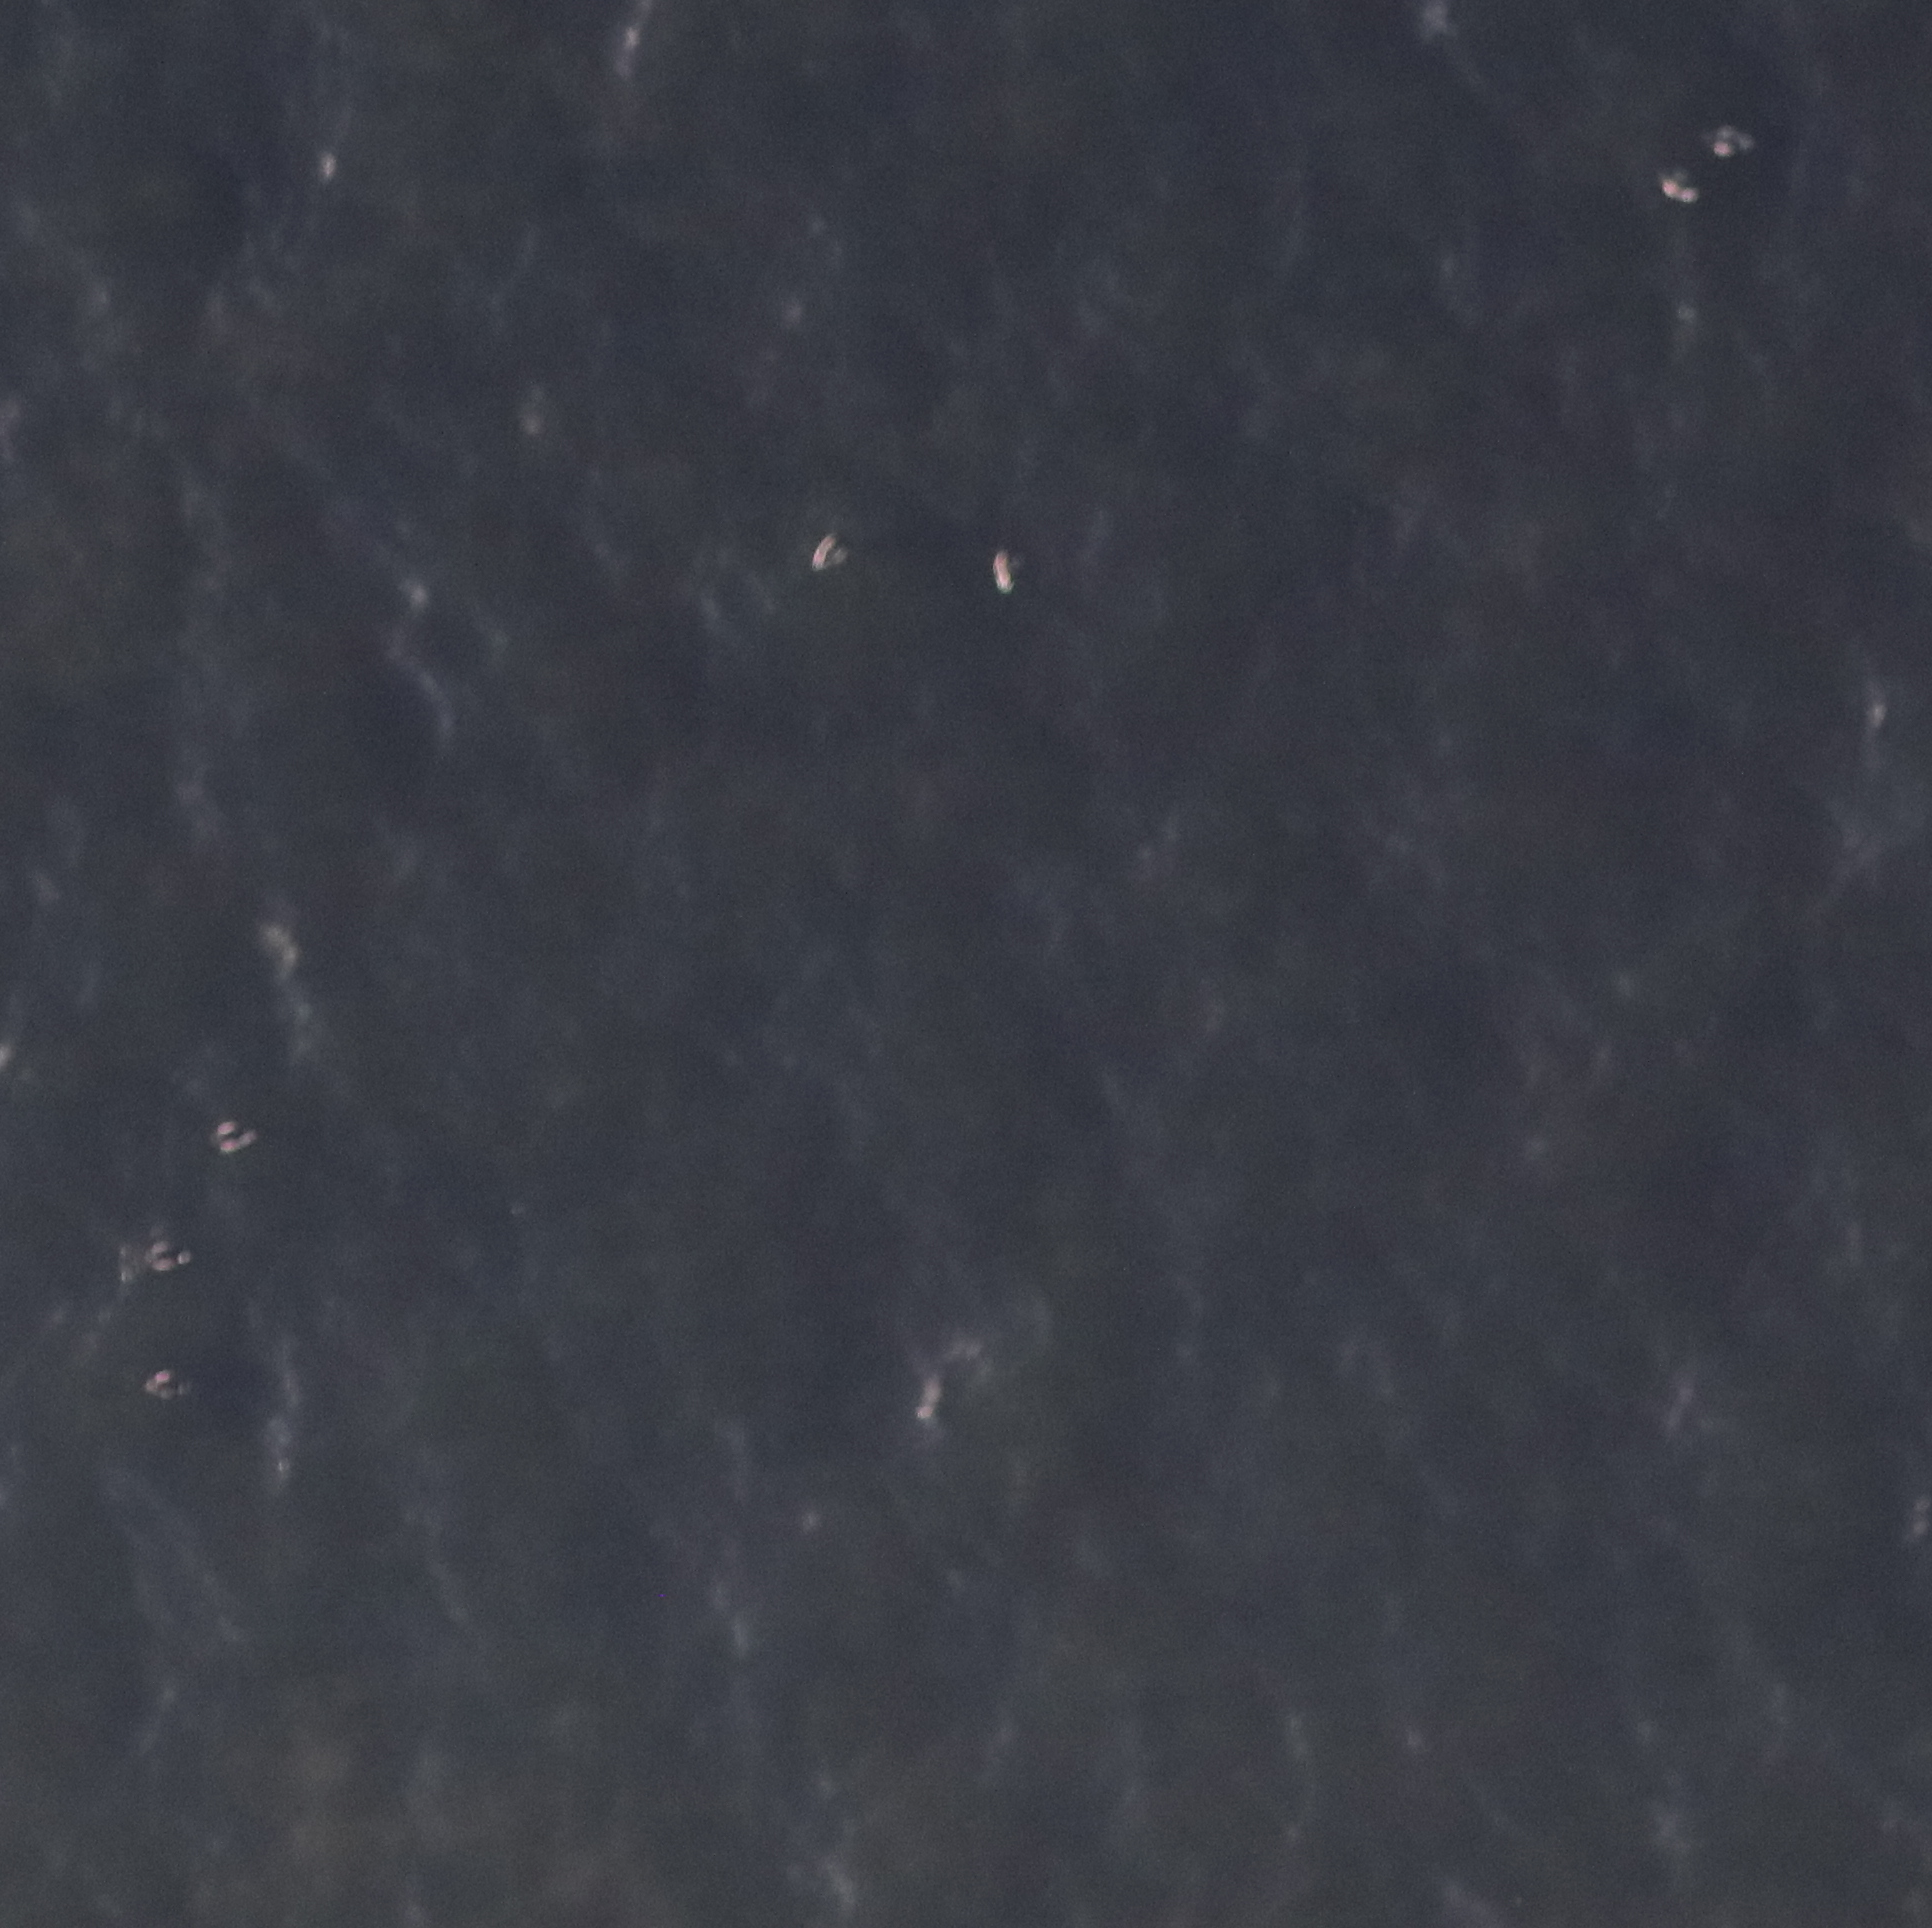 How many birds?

7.